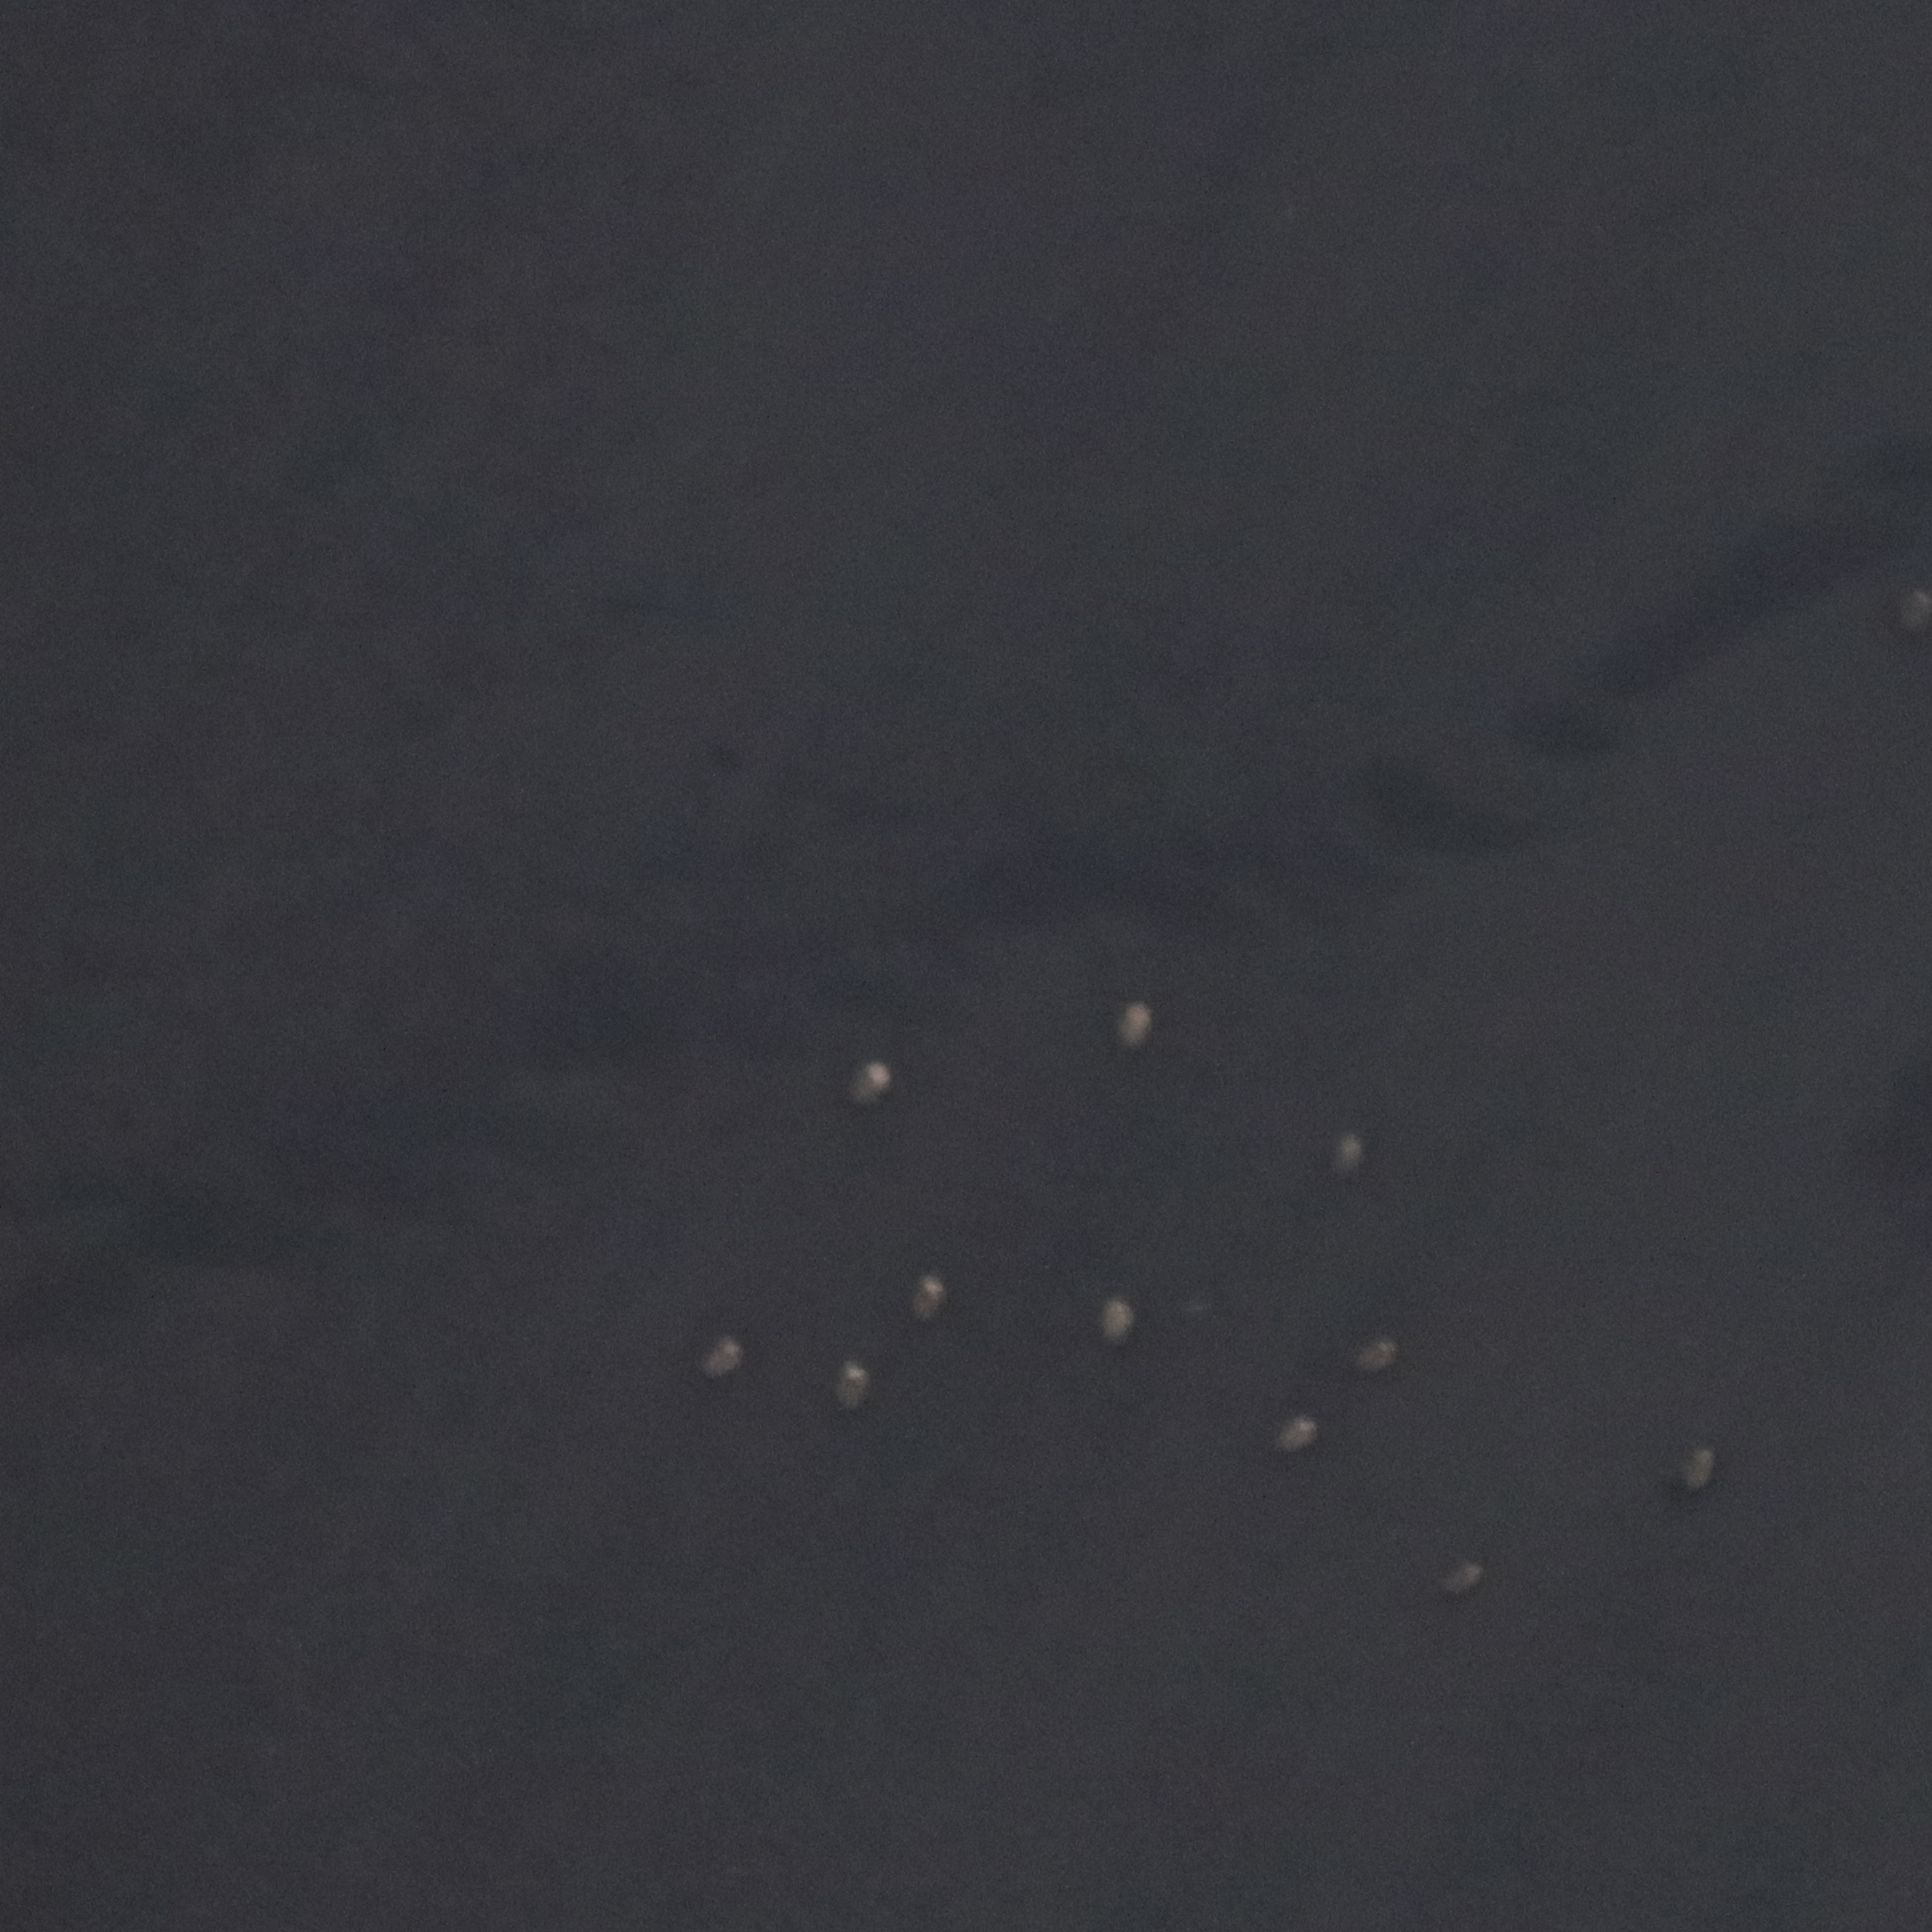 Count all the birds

12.